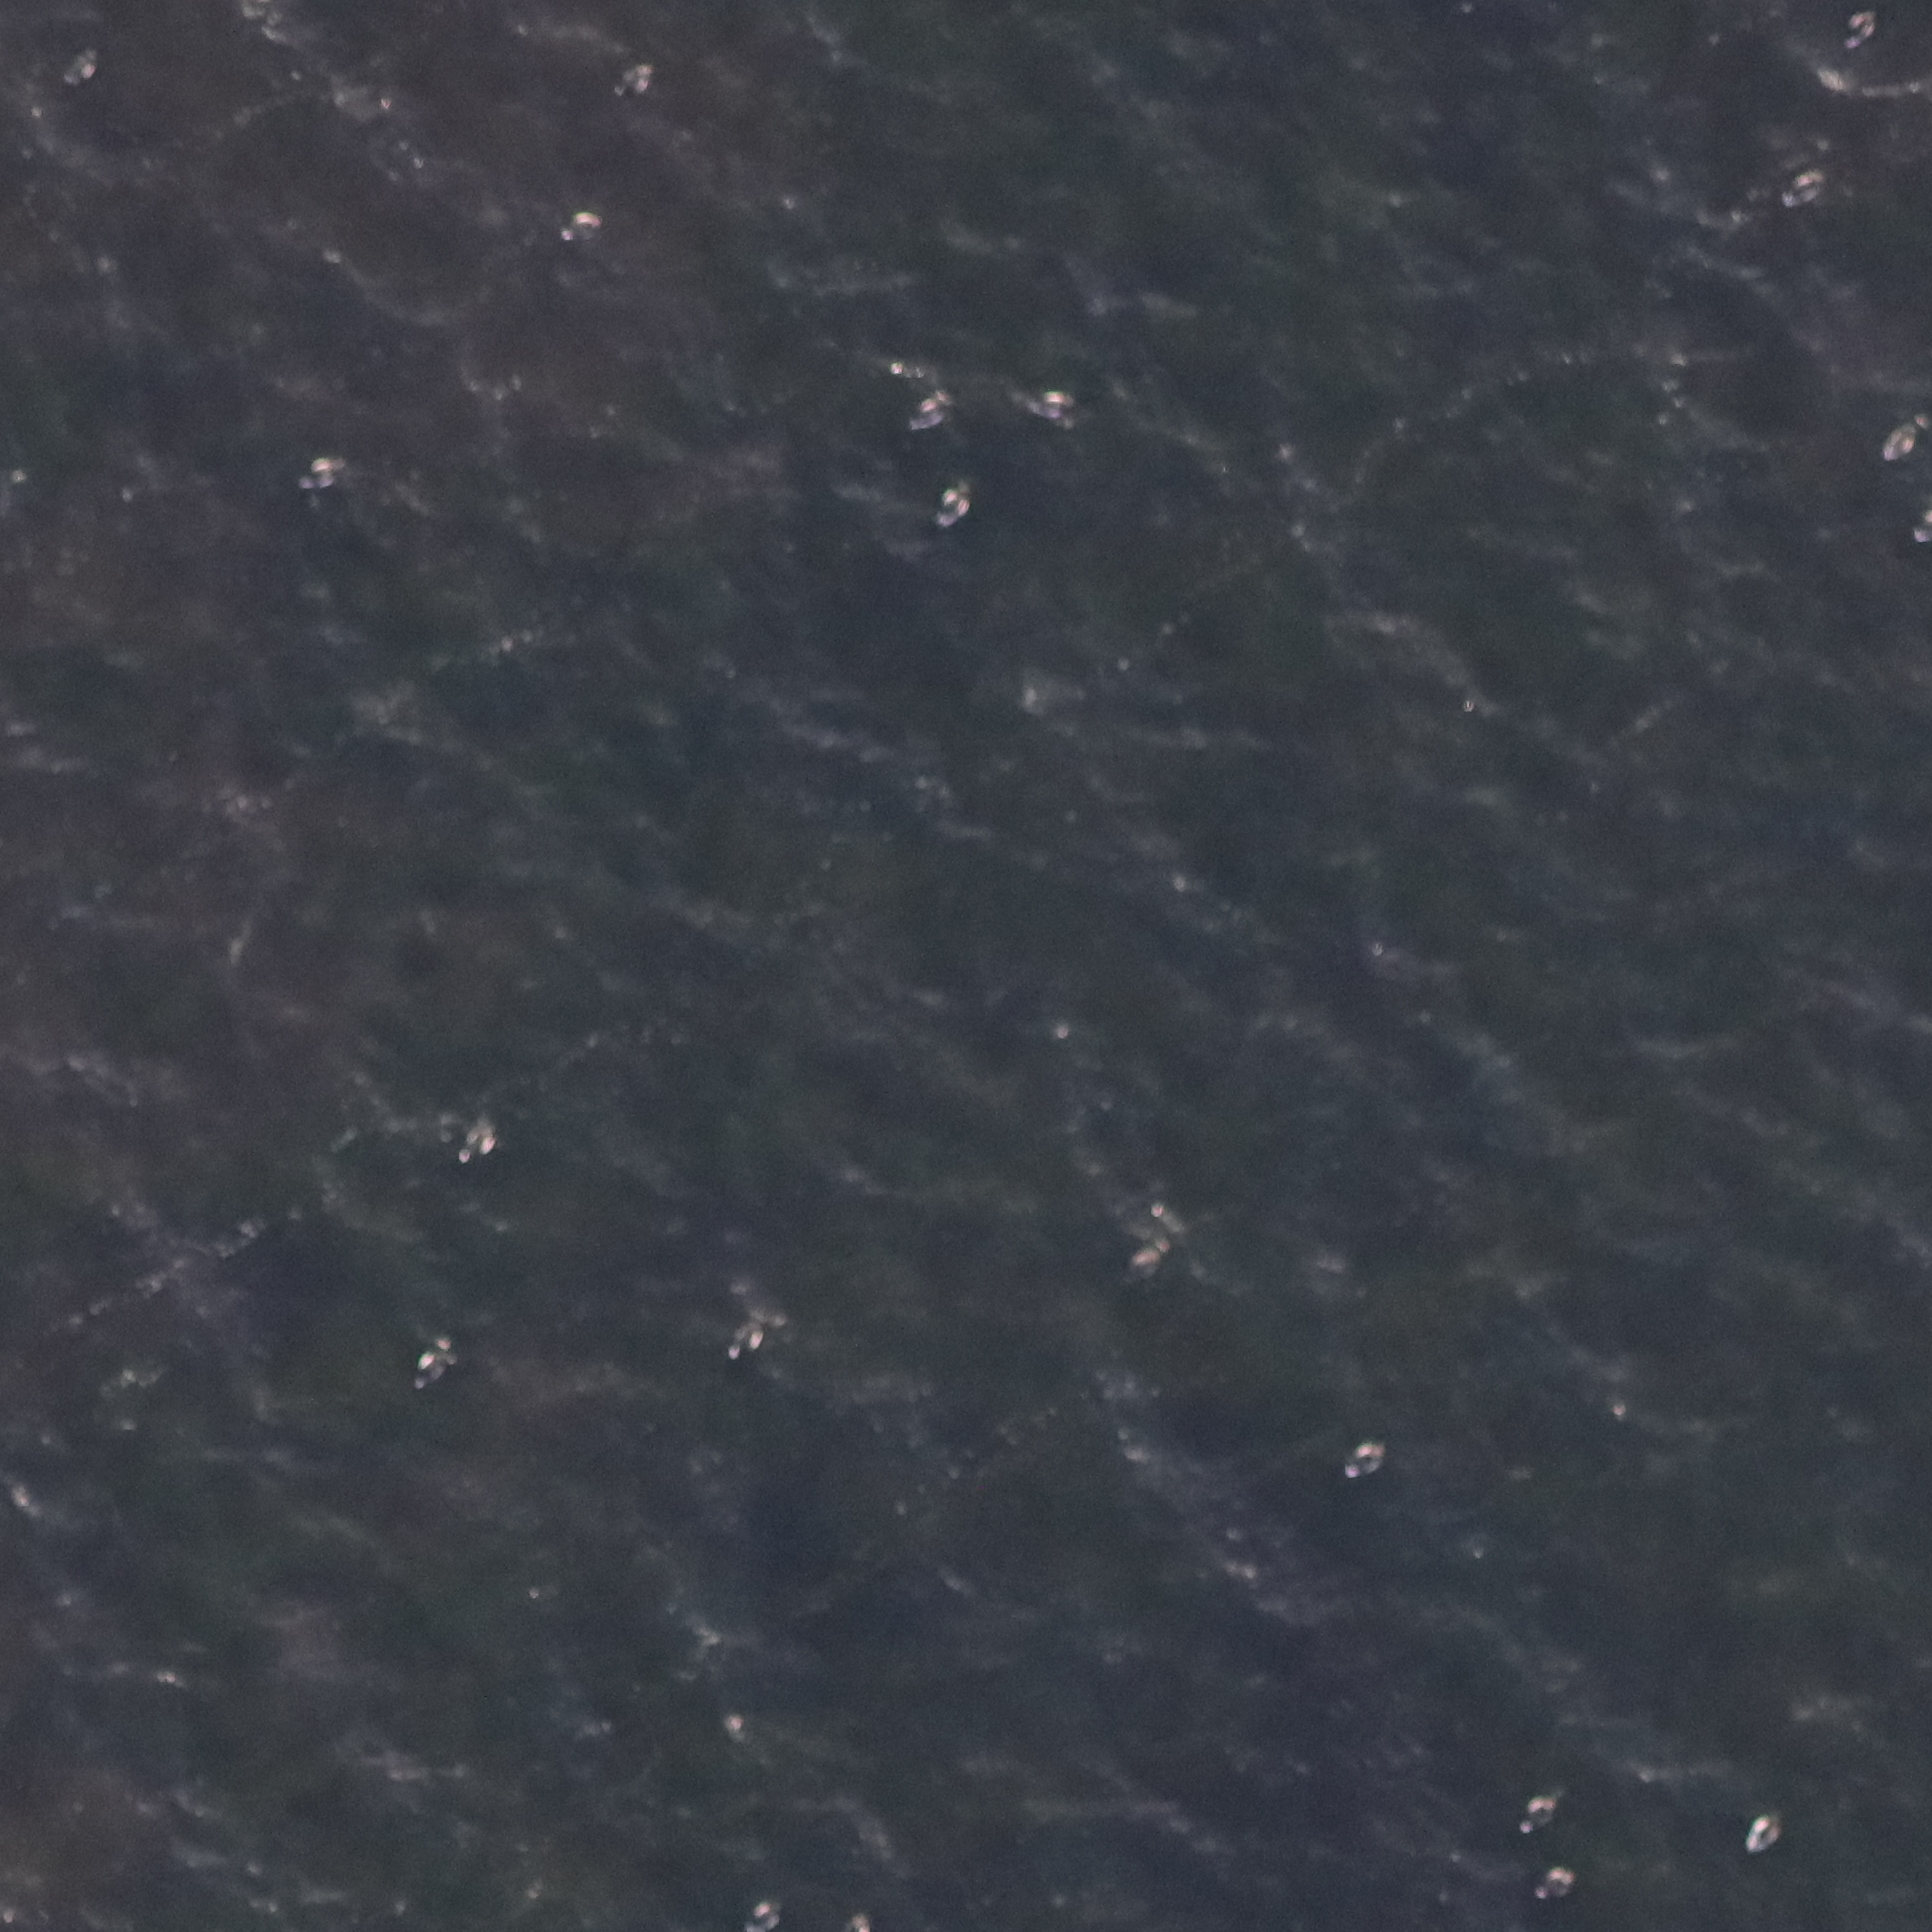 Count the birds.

19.